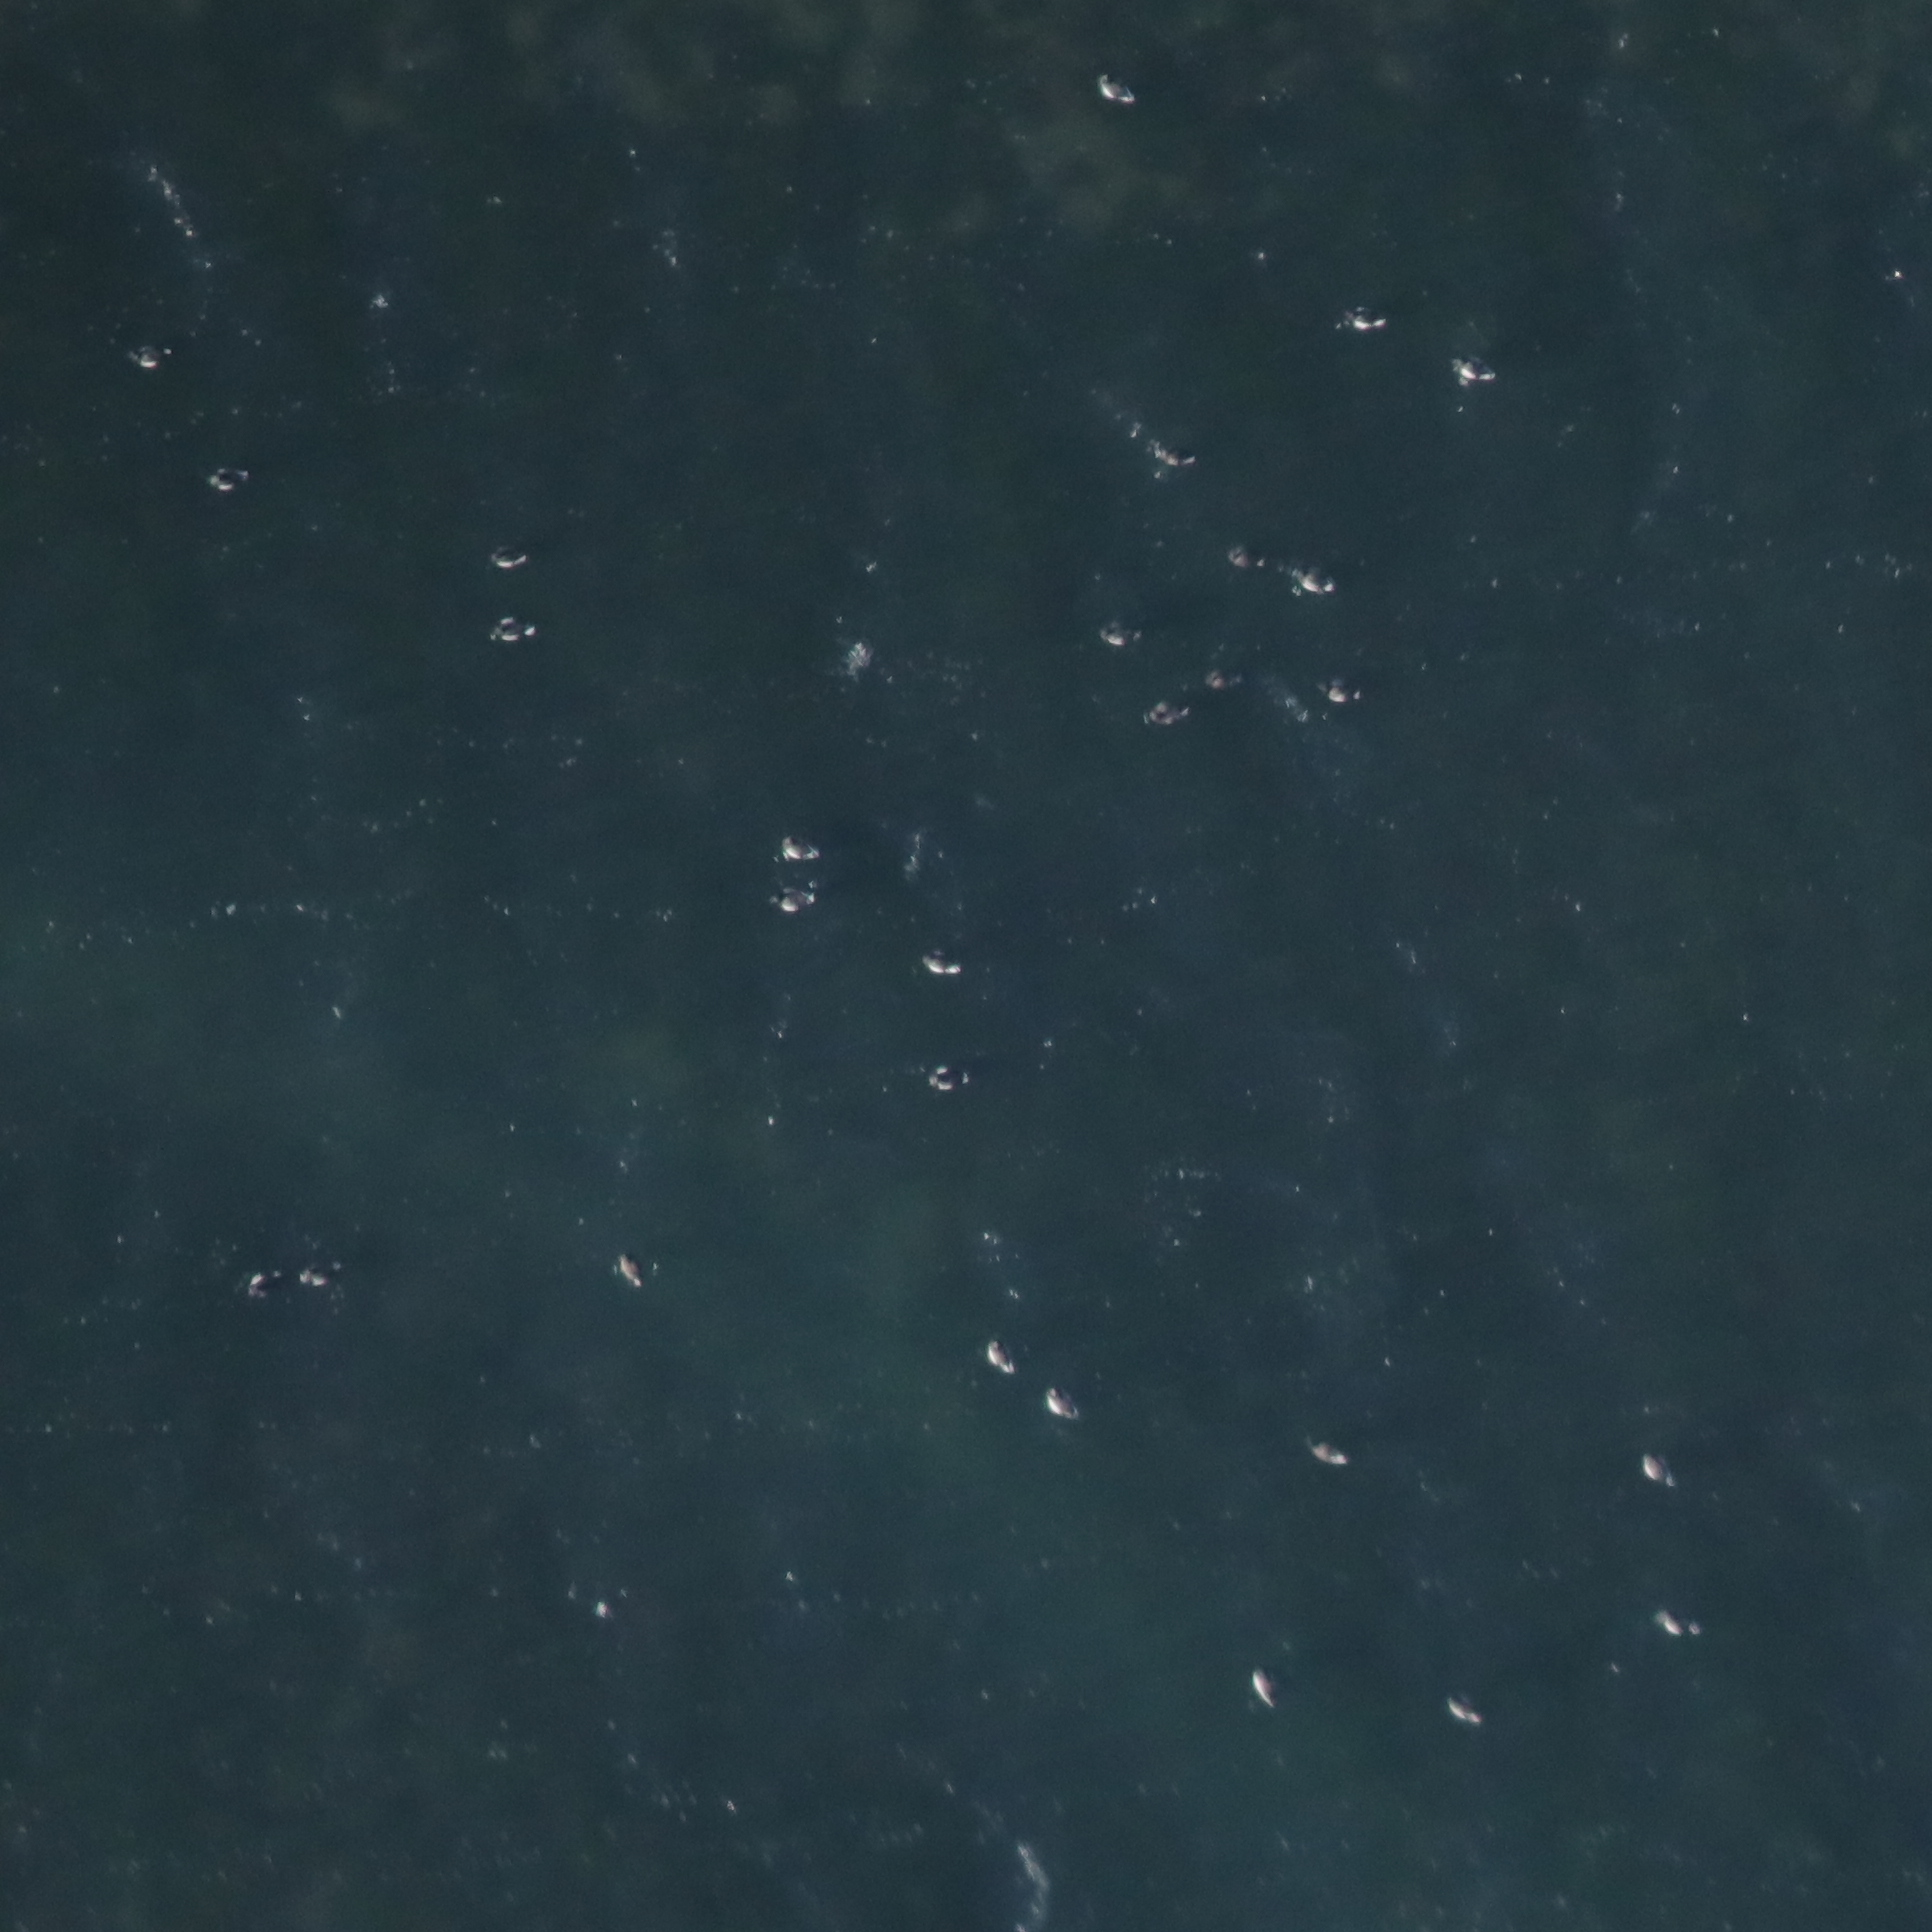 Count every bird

28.